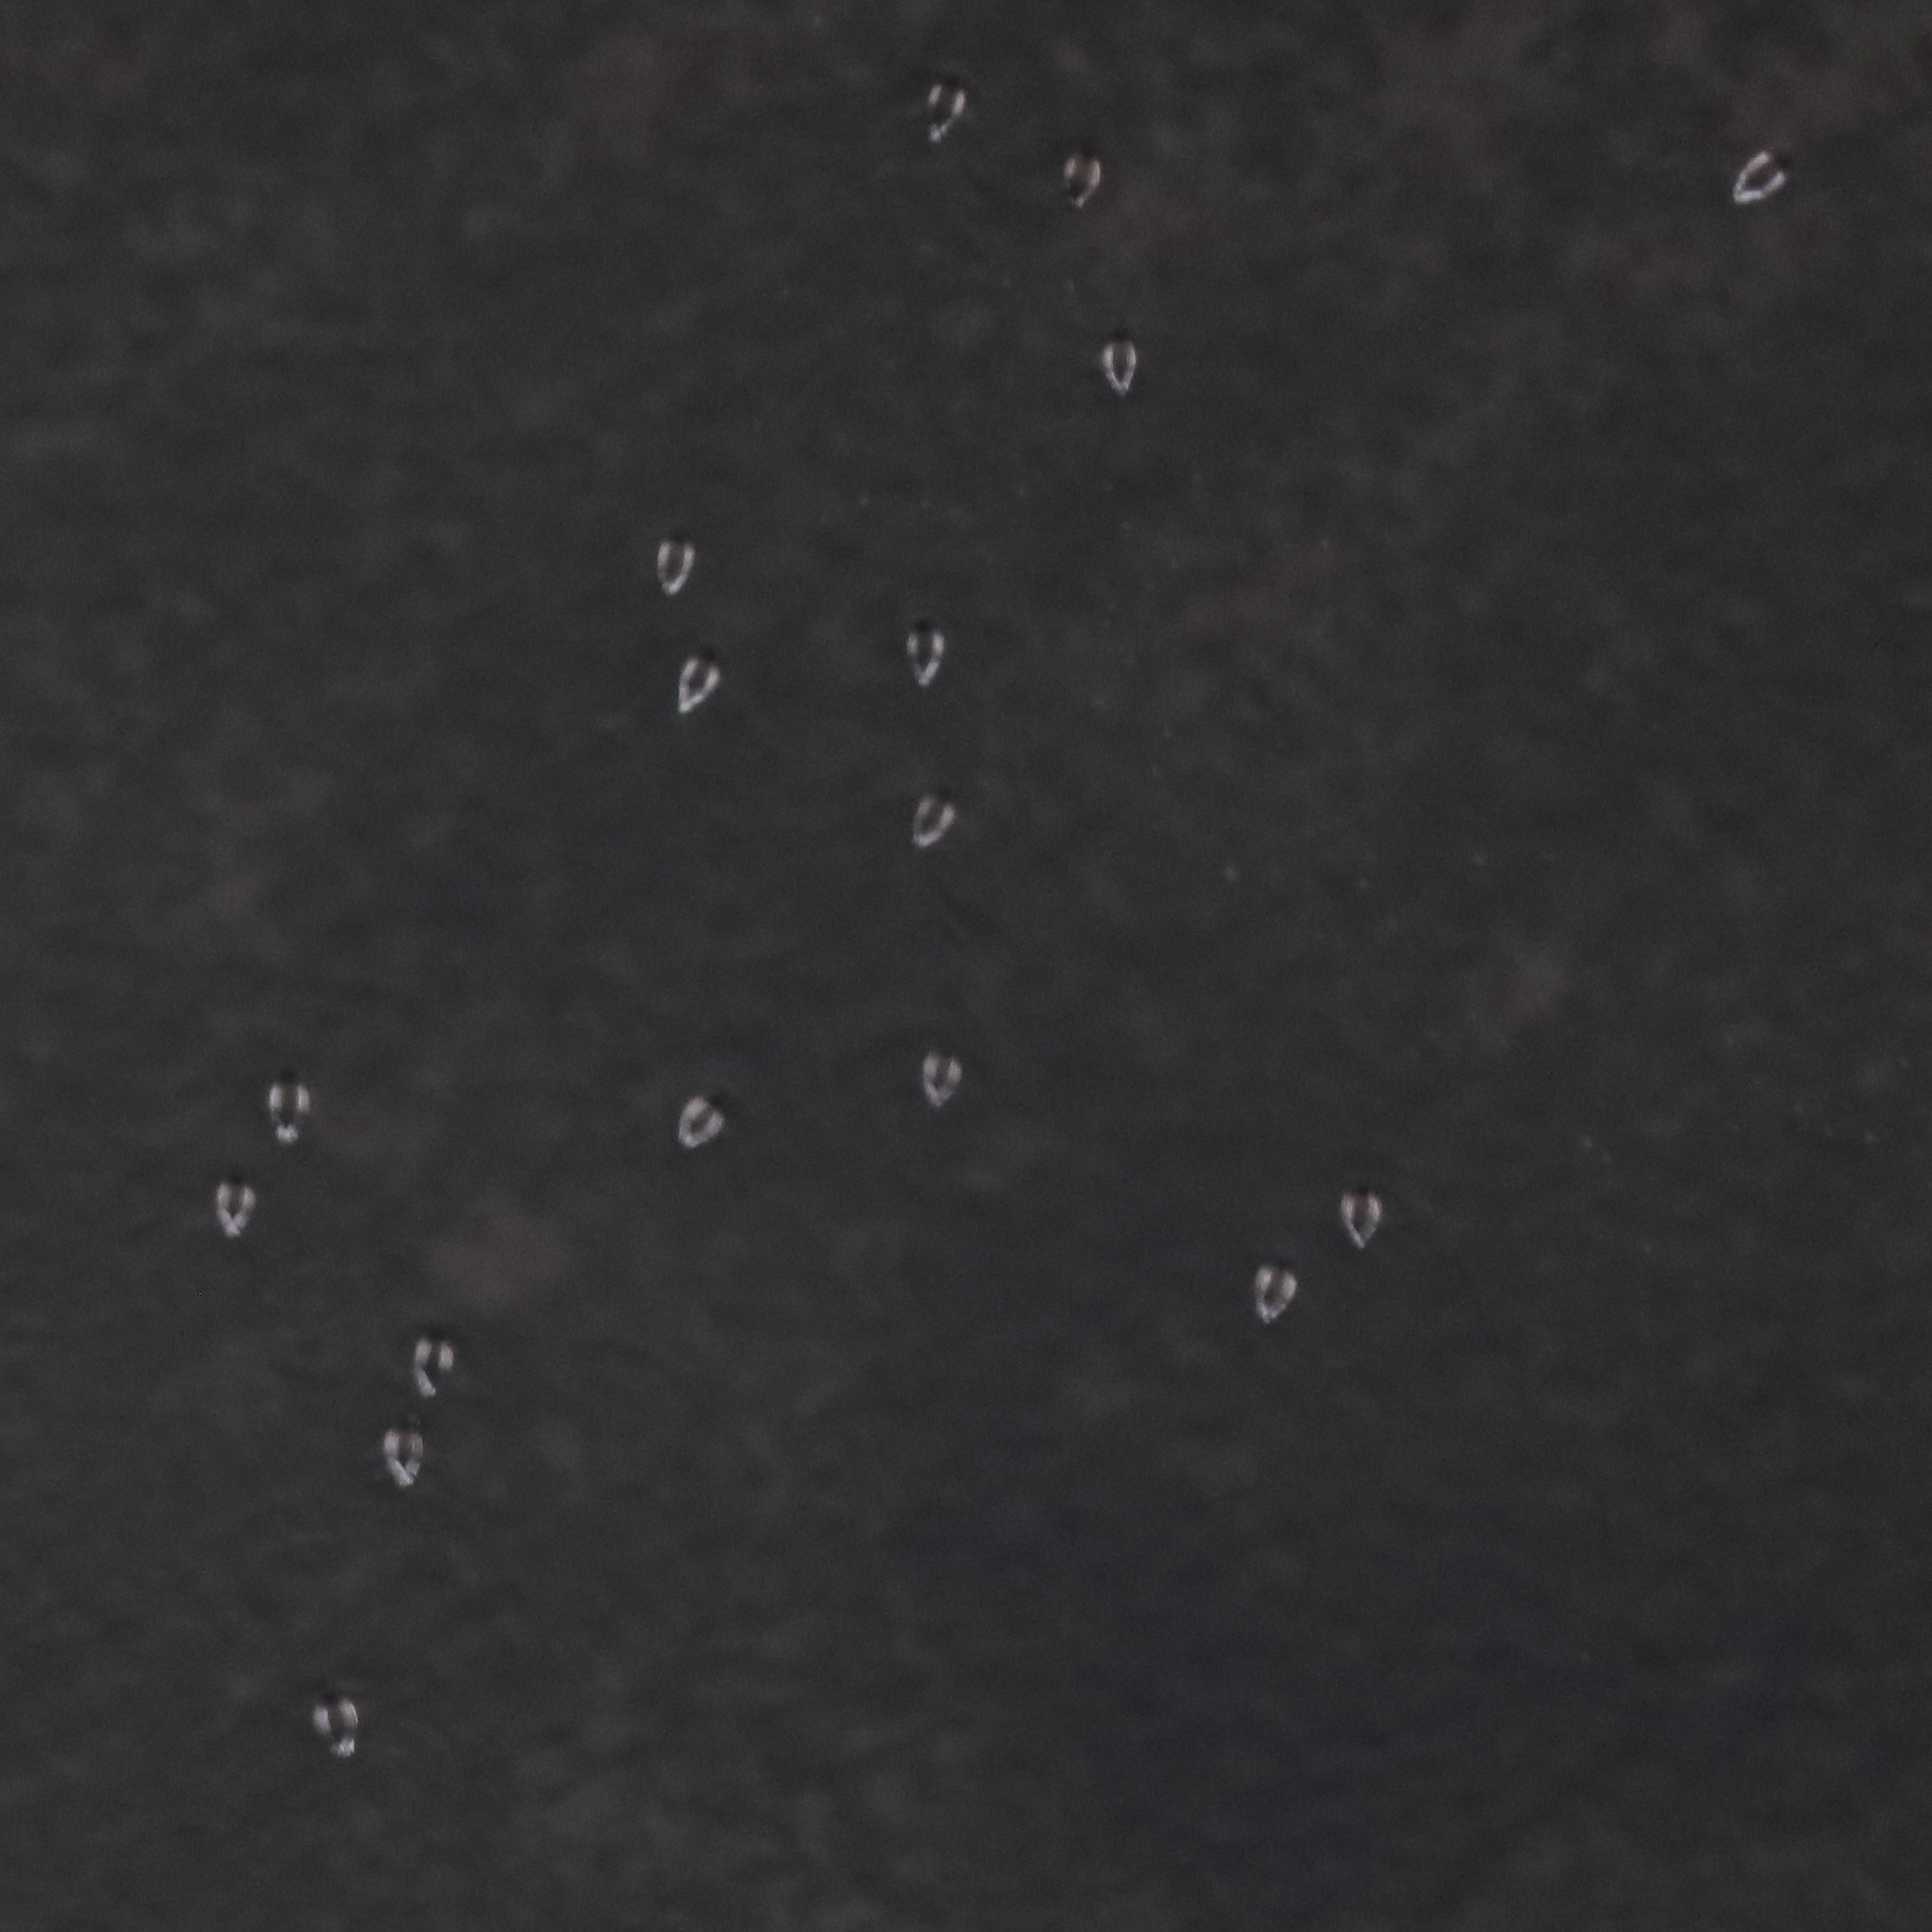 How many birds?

17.